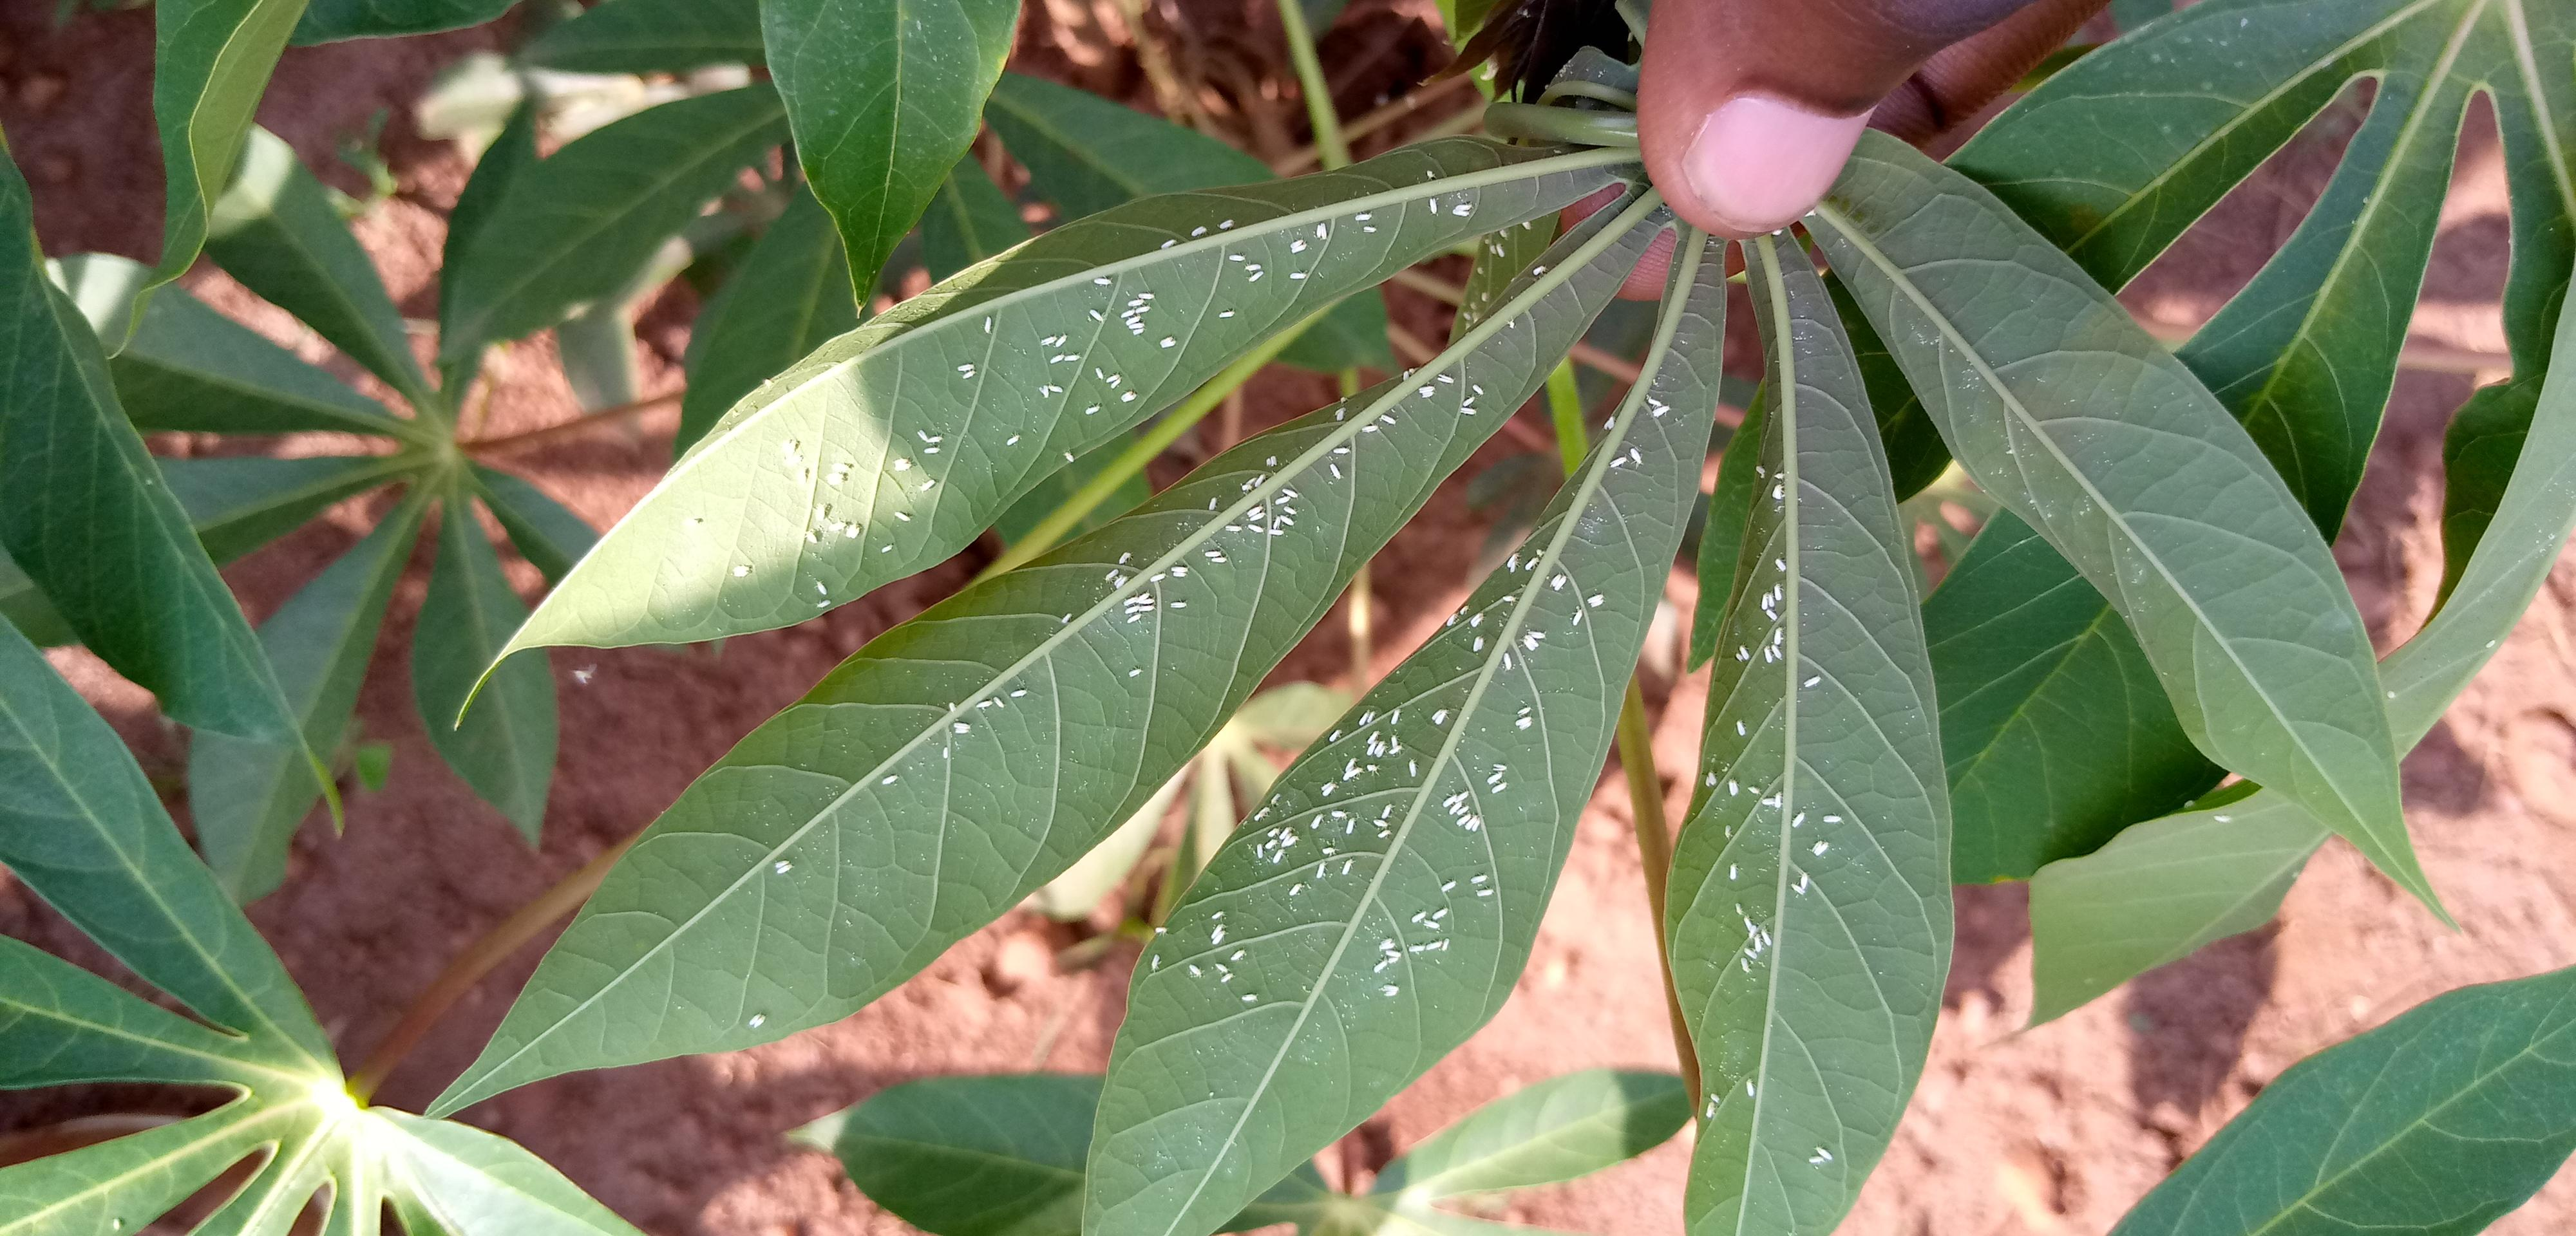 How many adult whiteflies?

264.